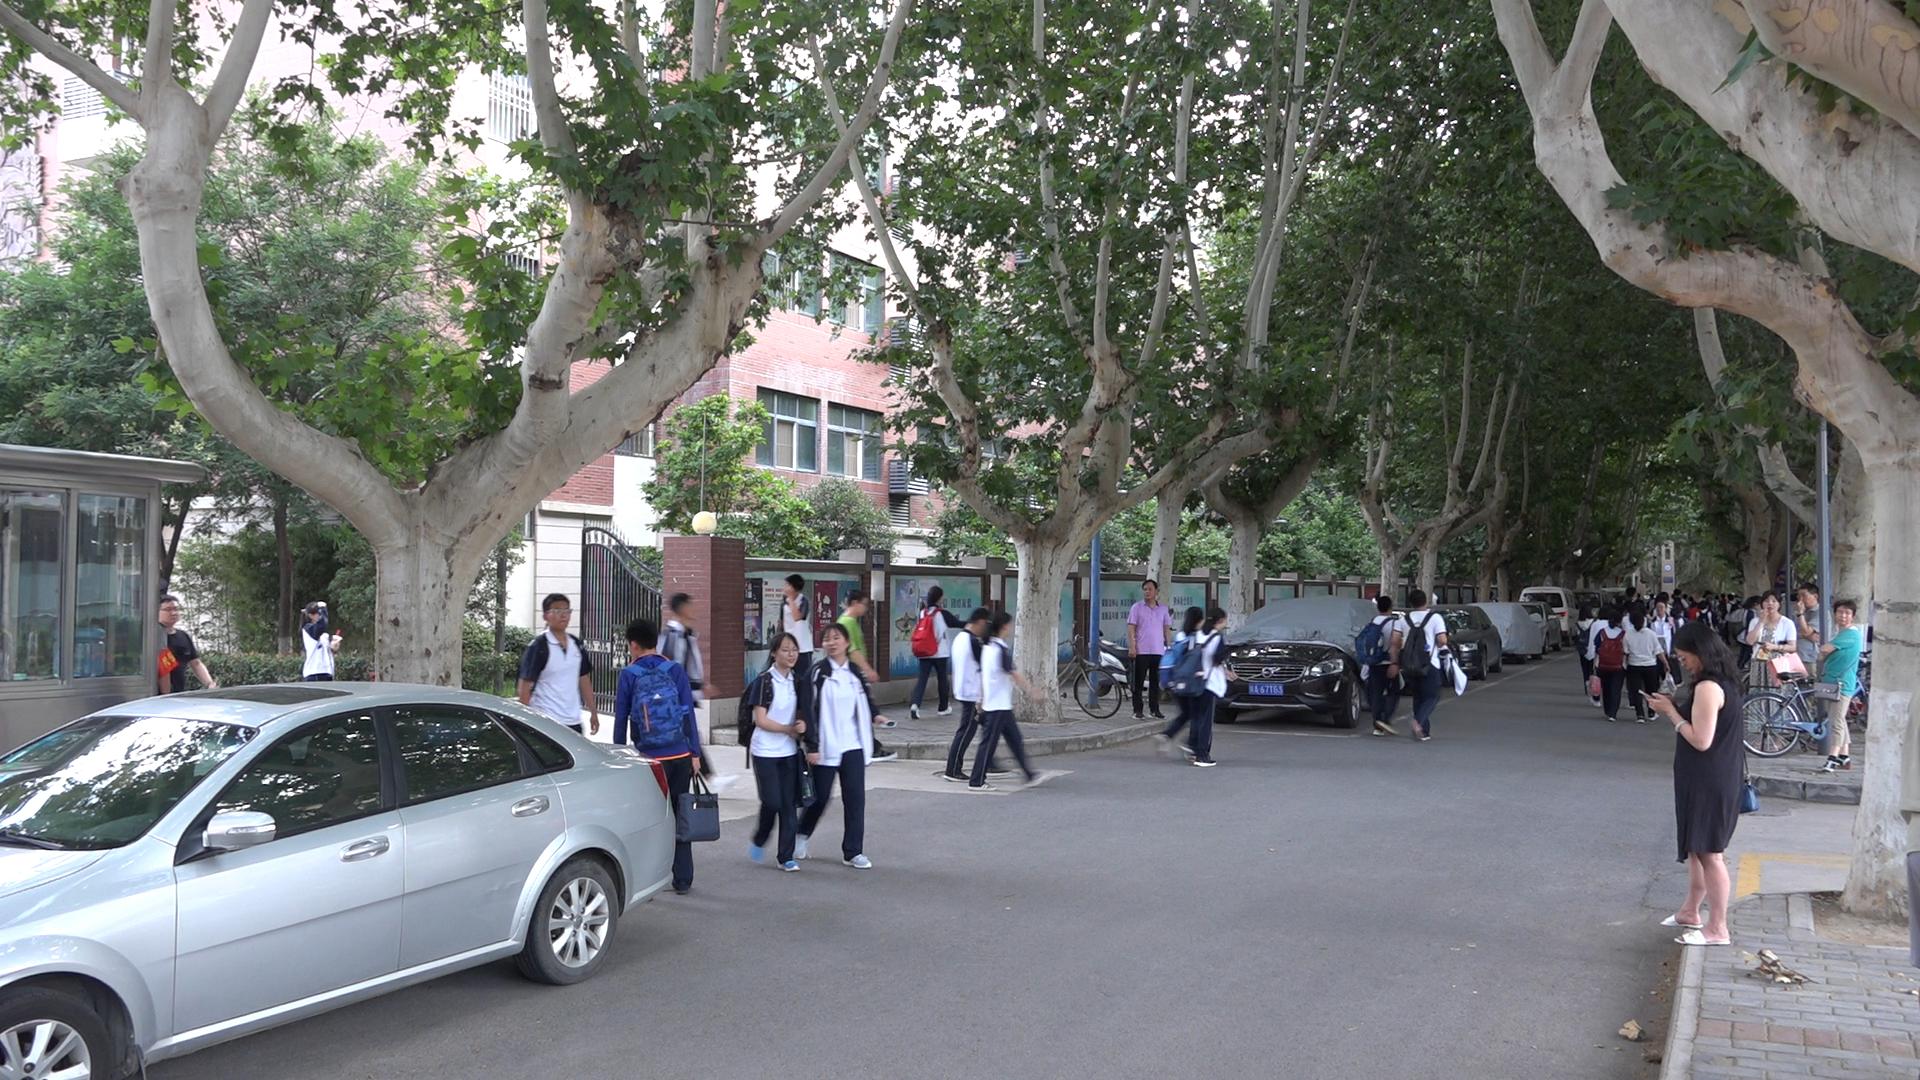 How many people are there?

43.